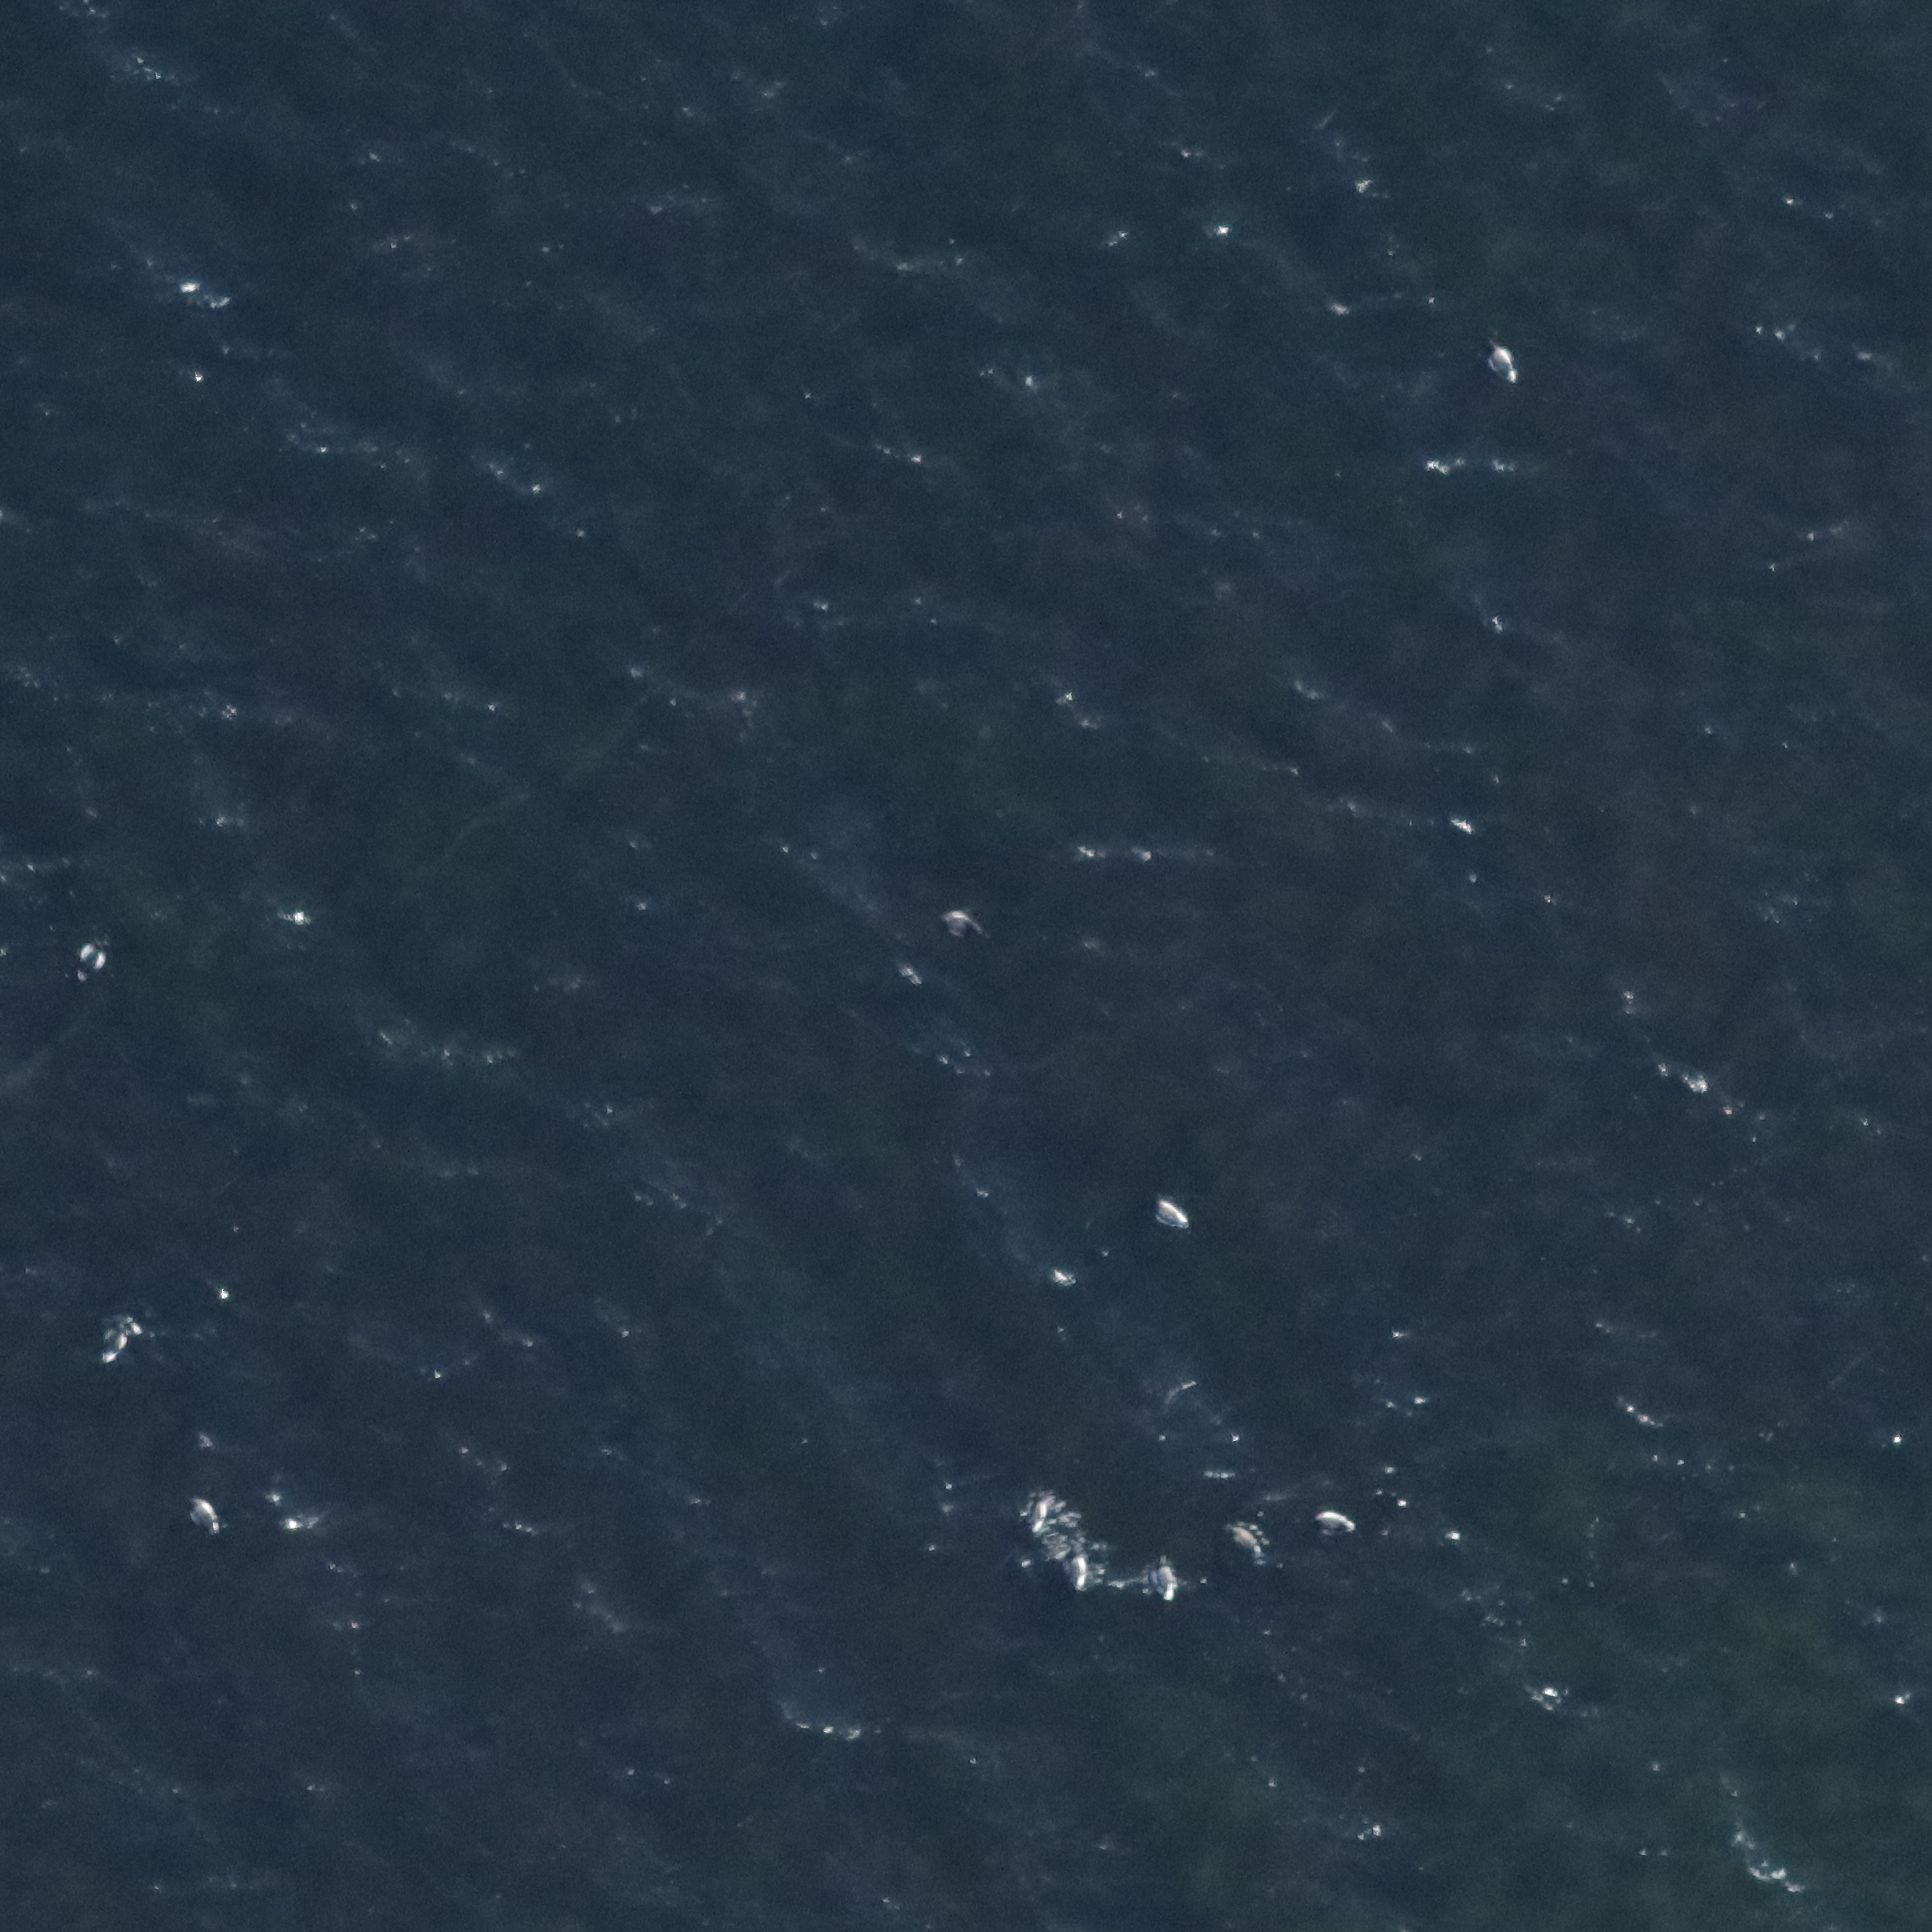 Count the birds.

11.